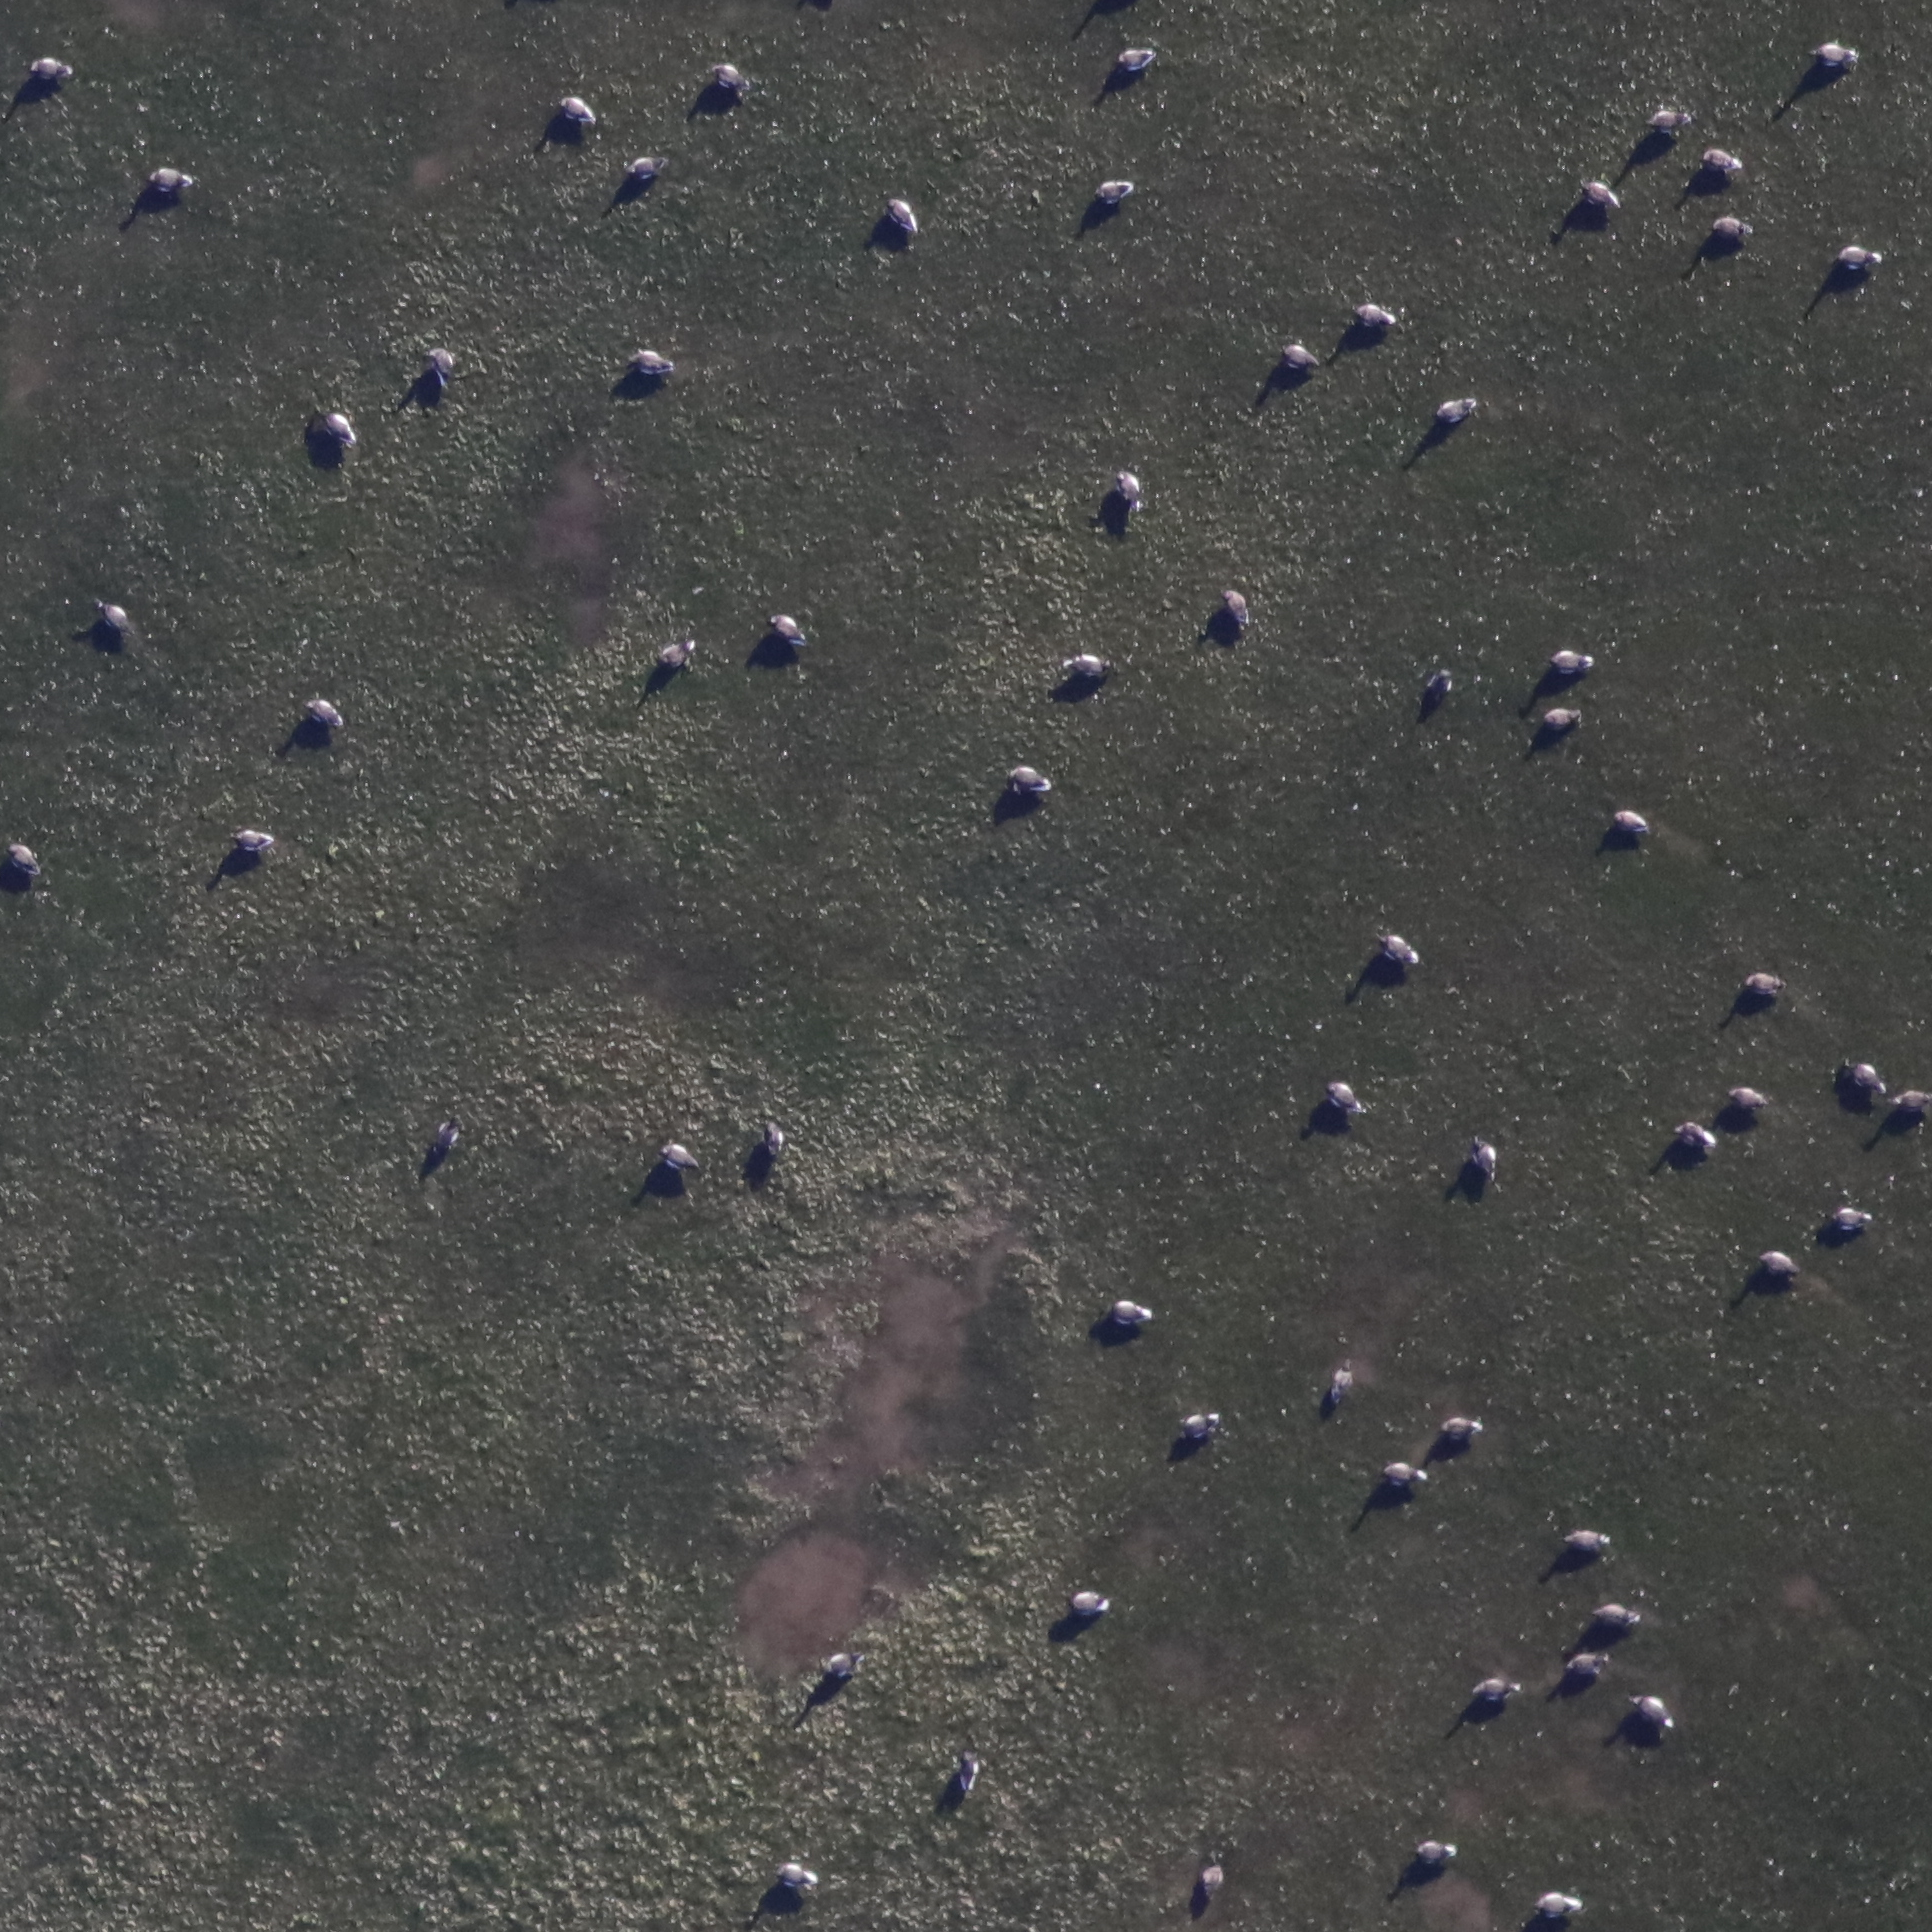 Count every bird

64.